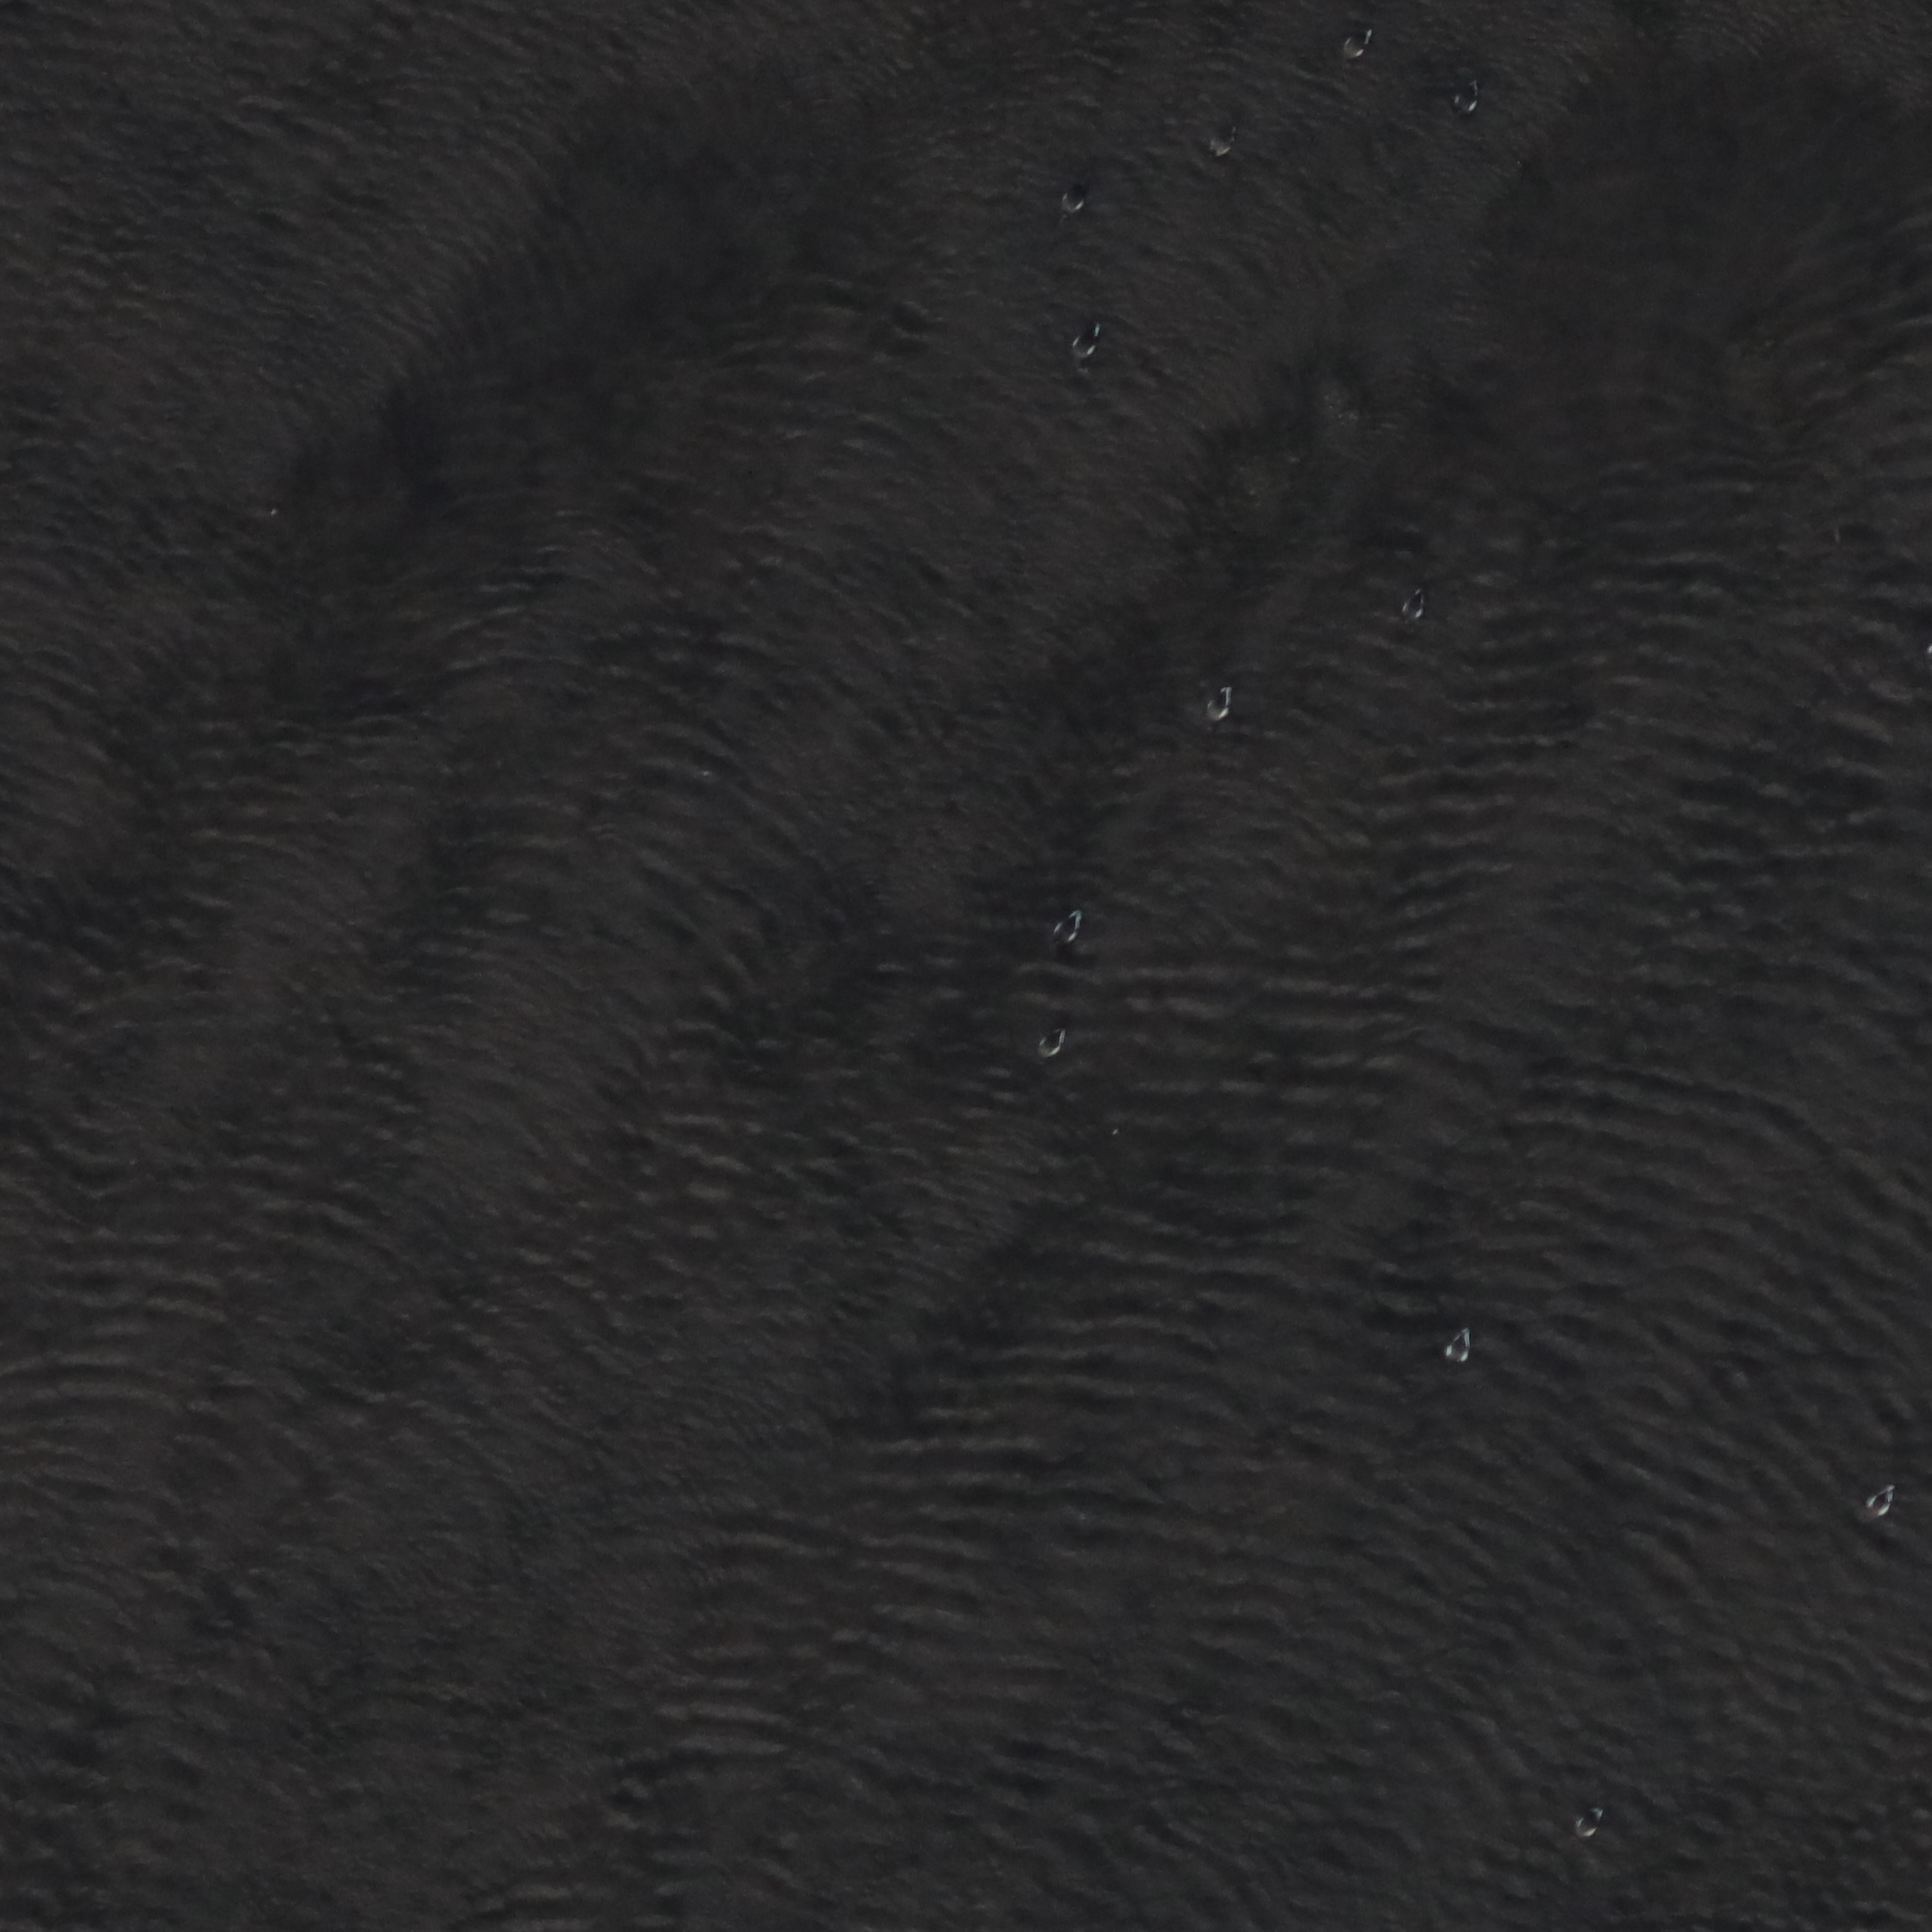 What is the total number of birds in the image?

12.